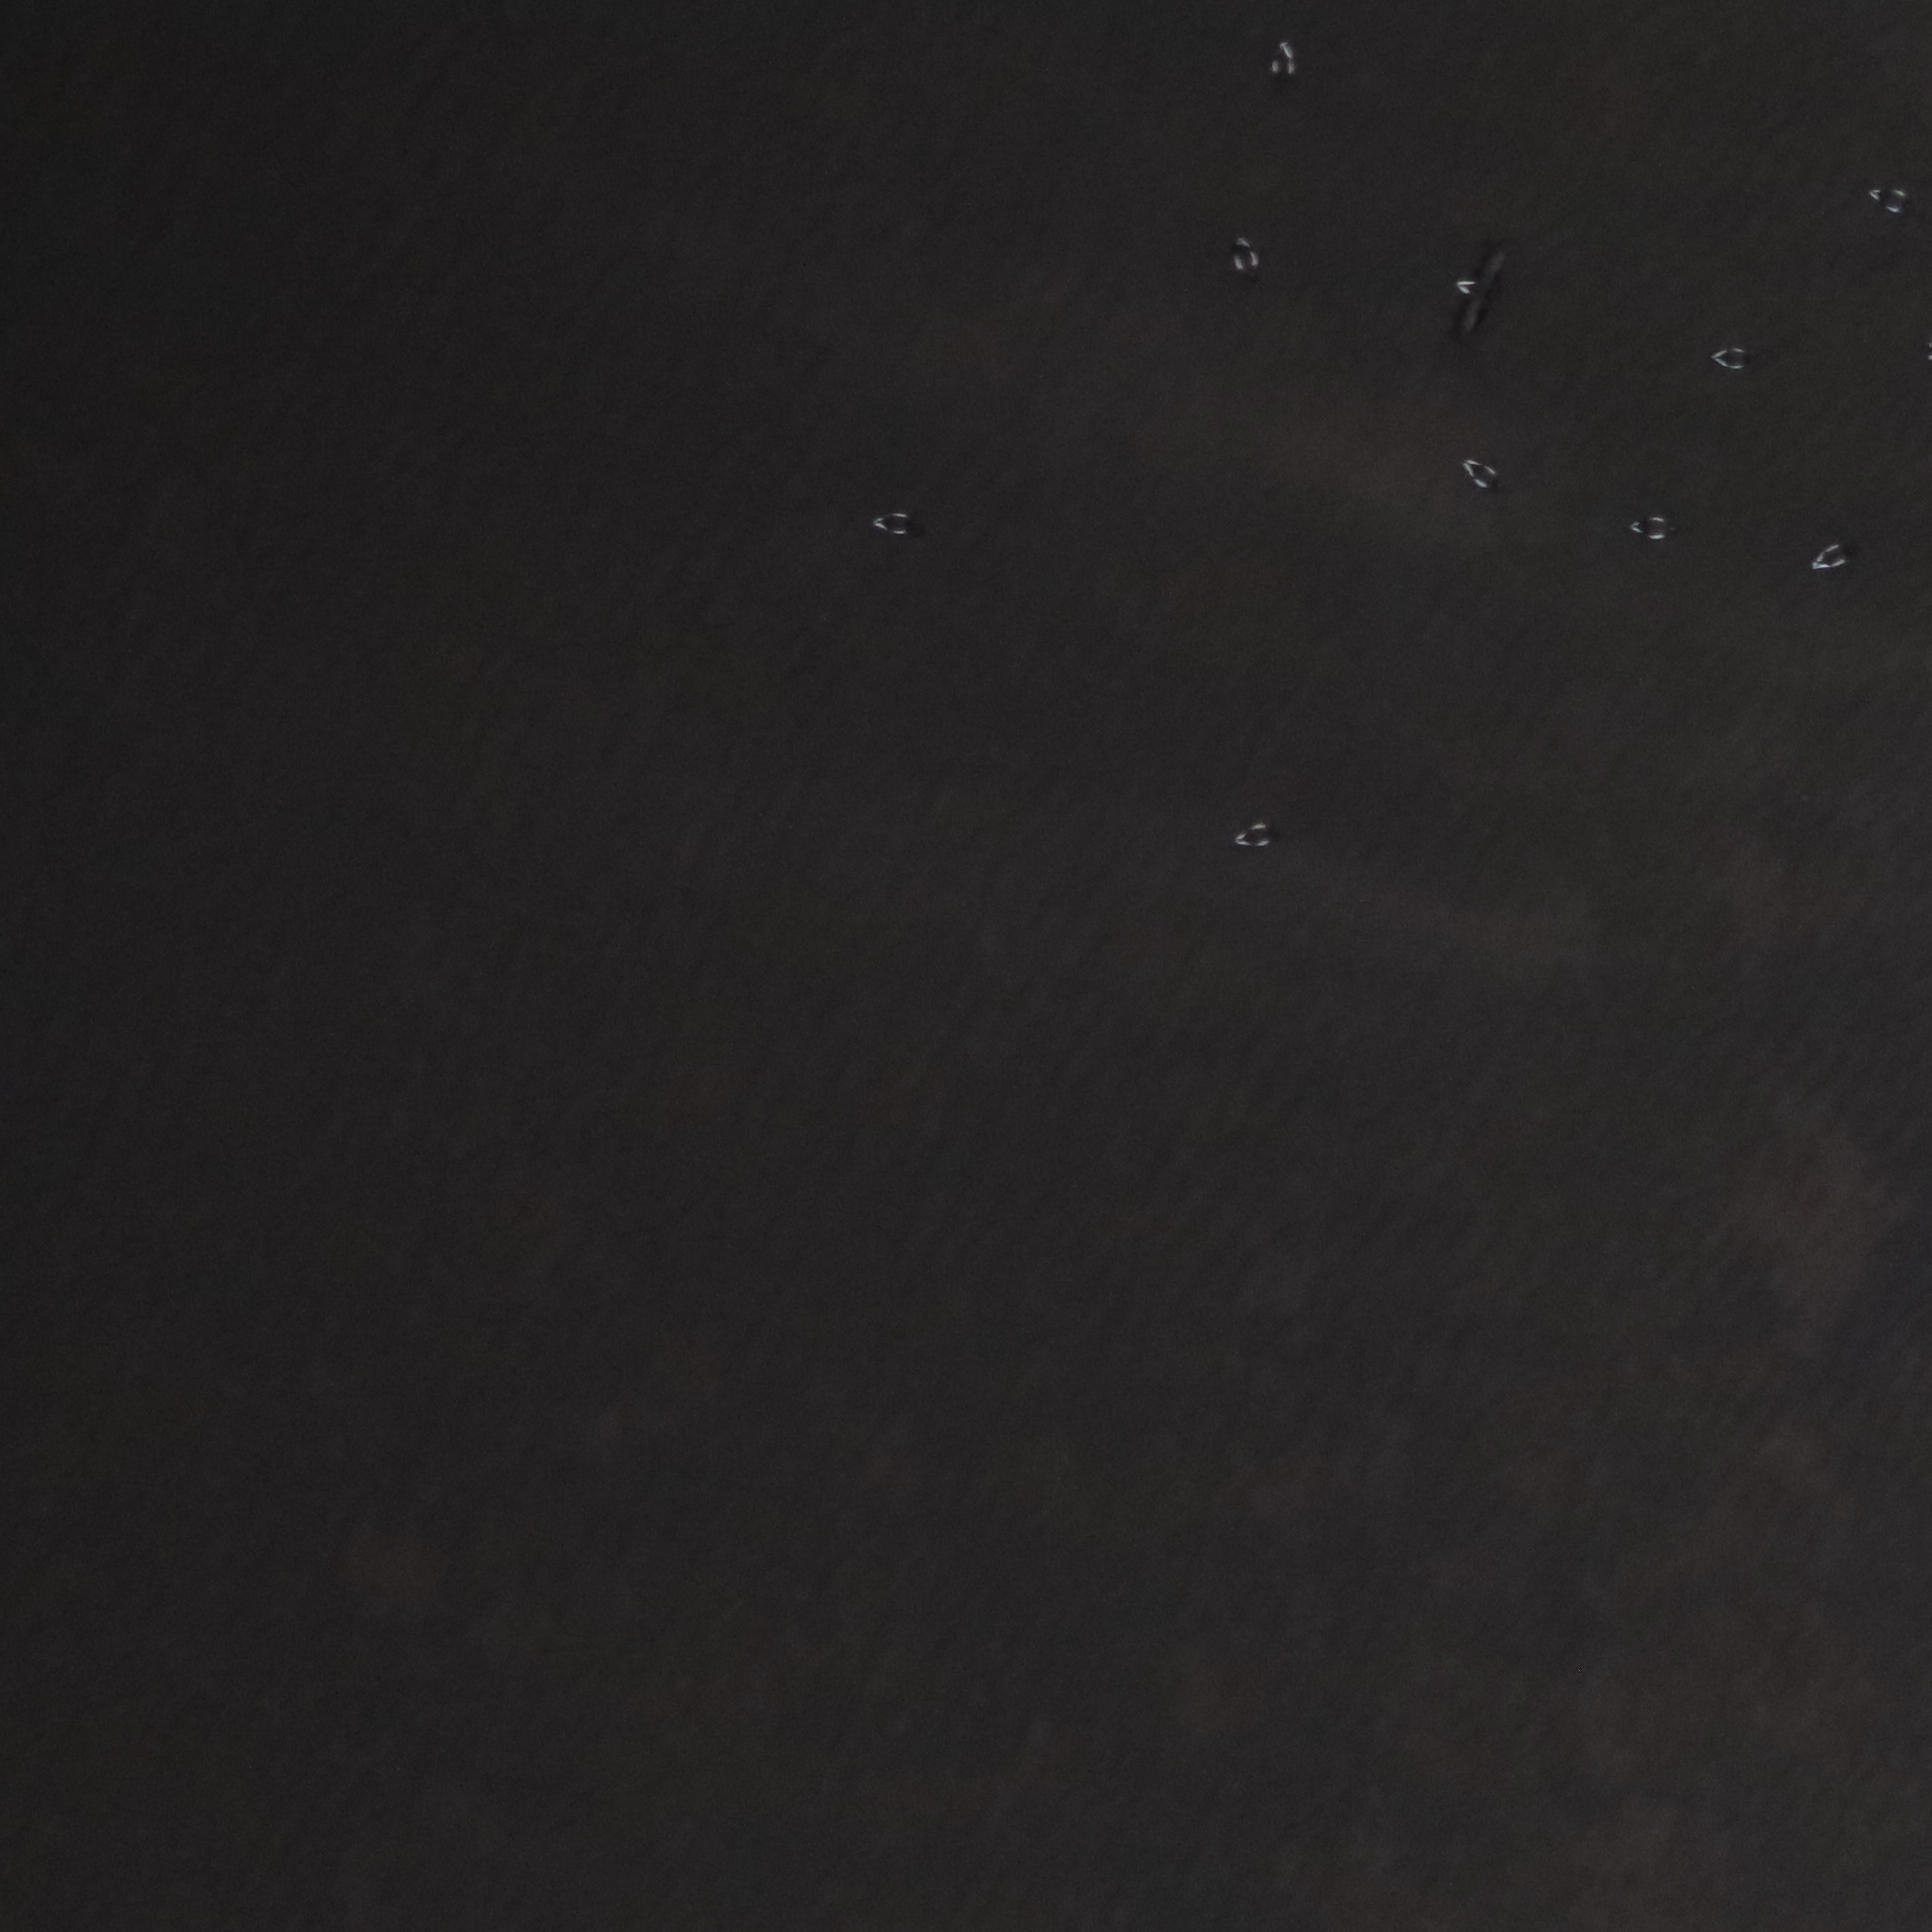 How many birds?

10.